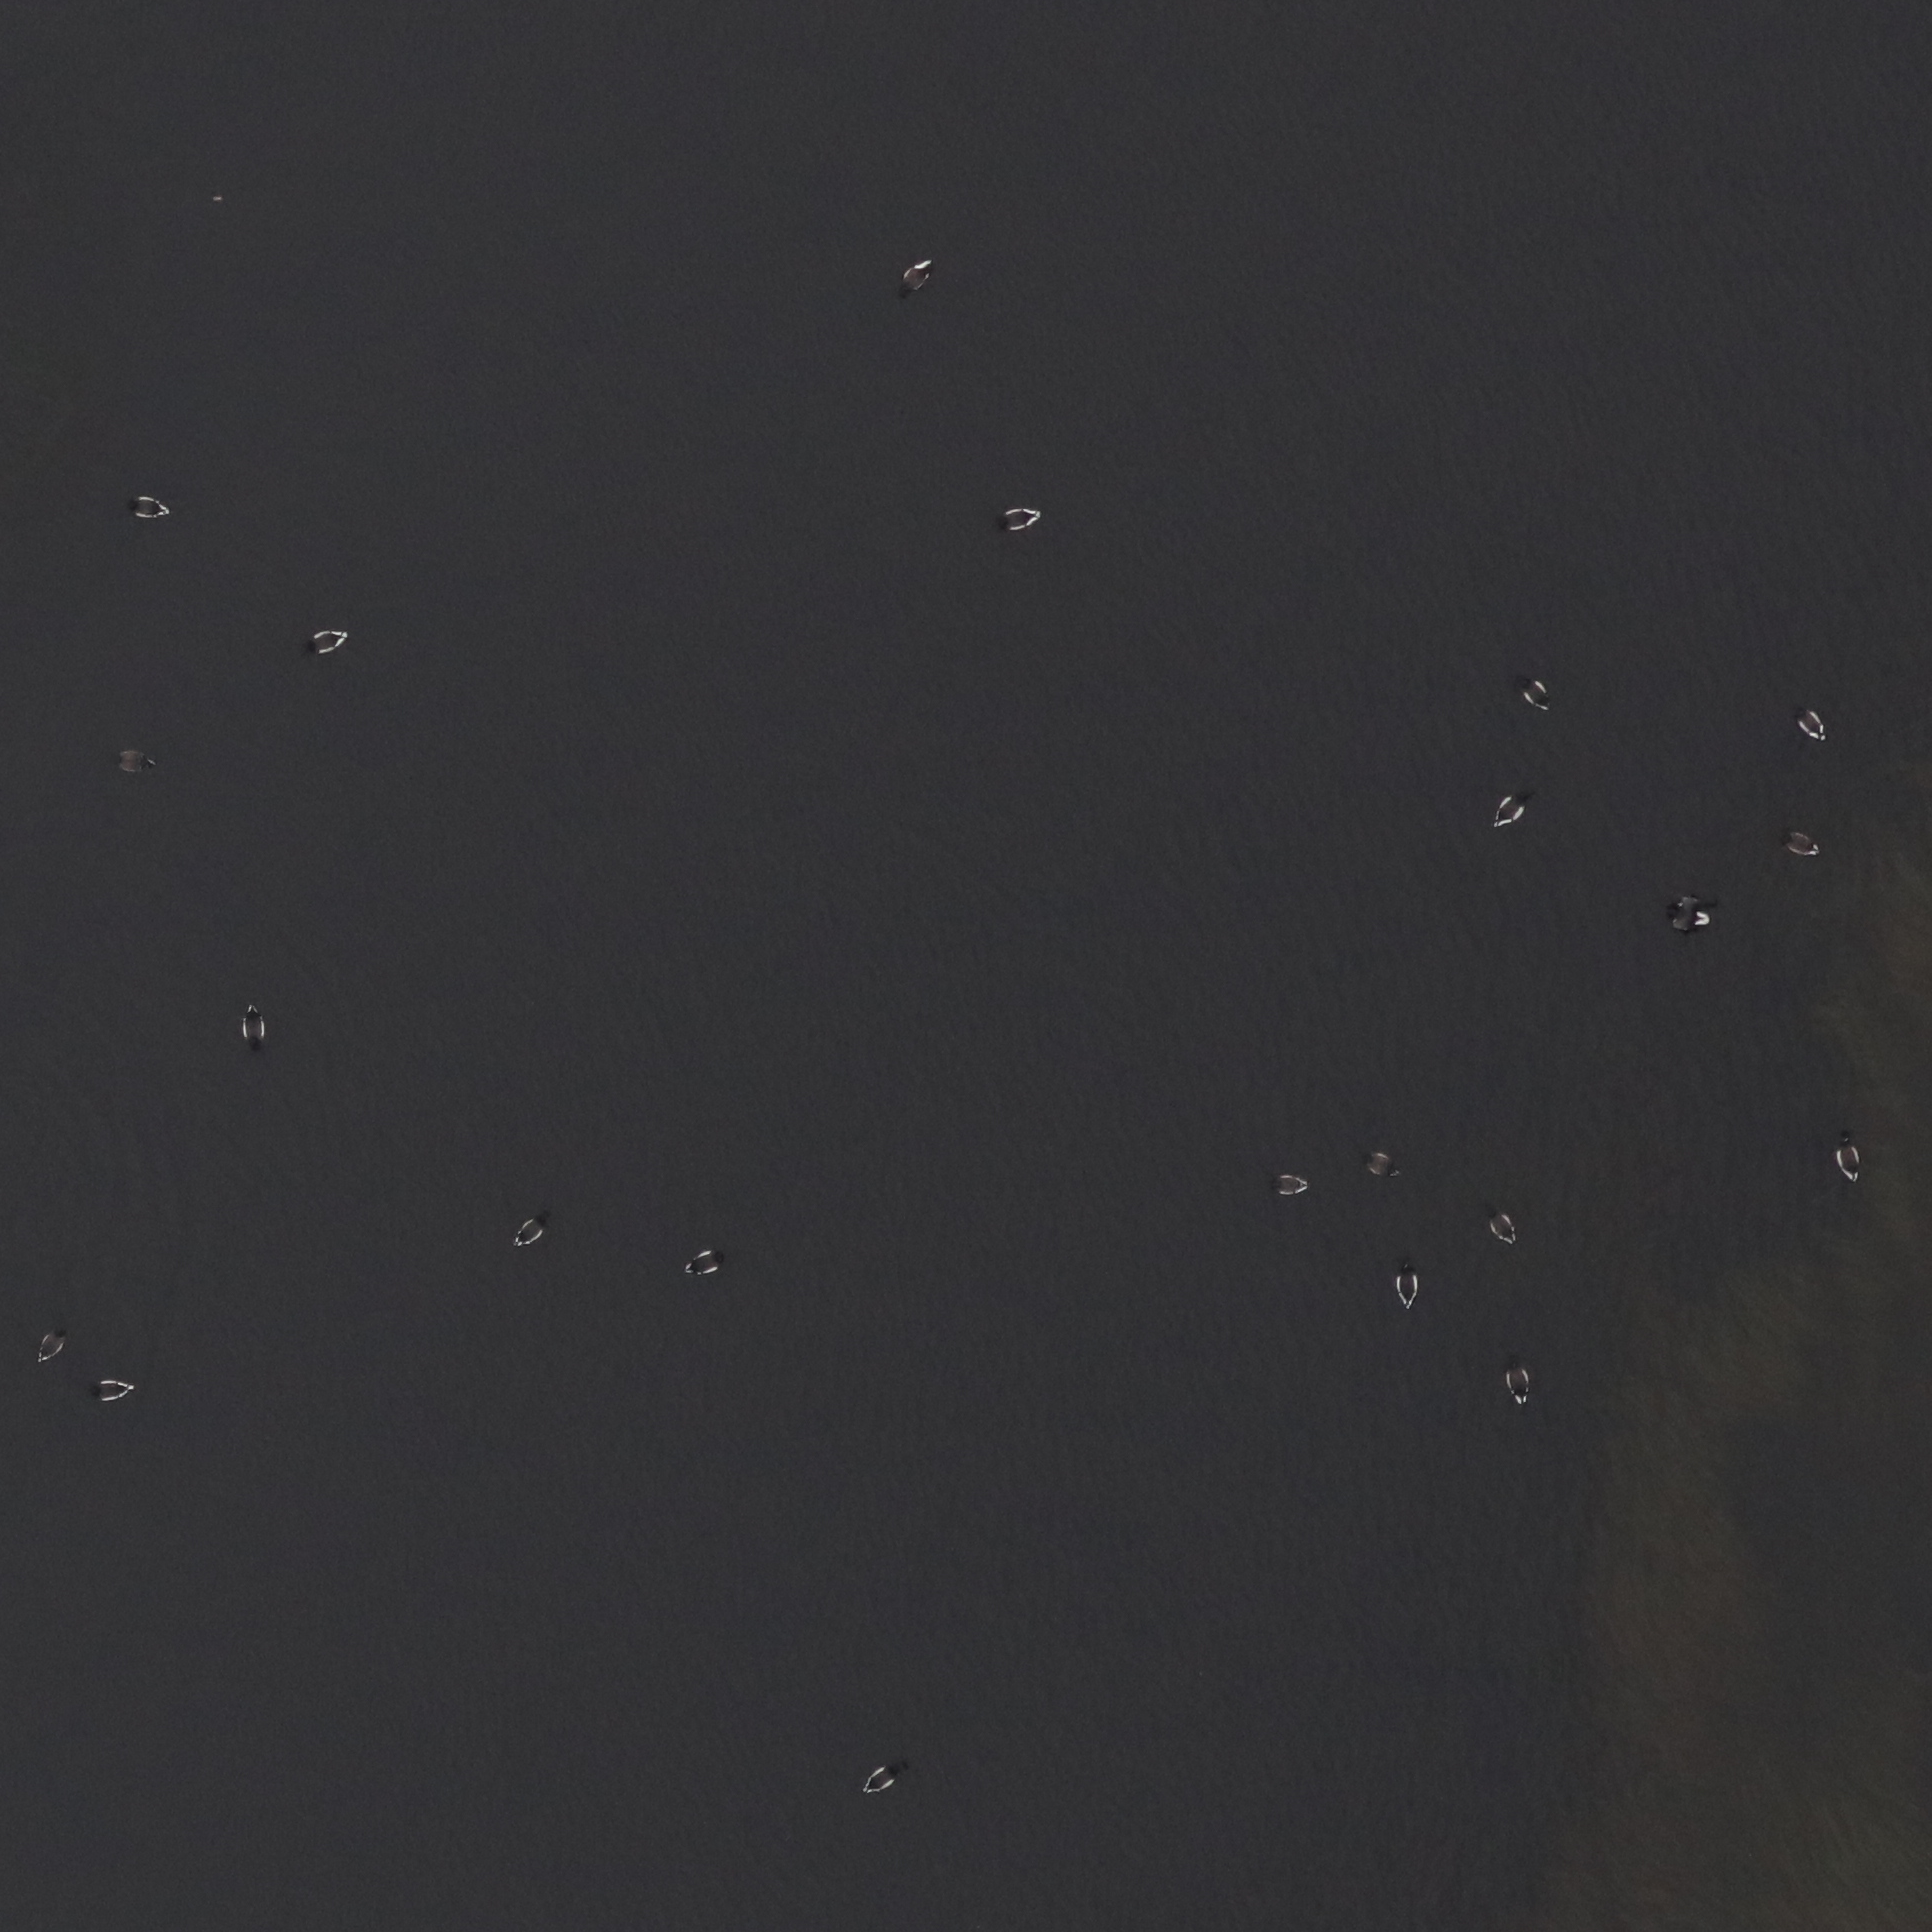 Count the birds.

22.